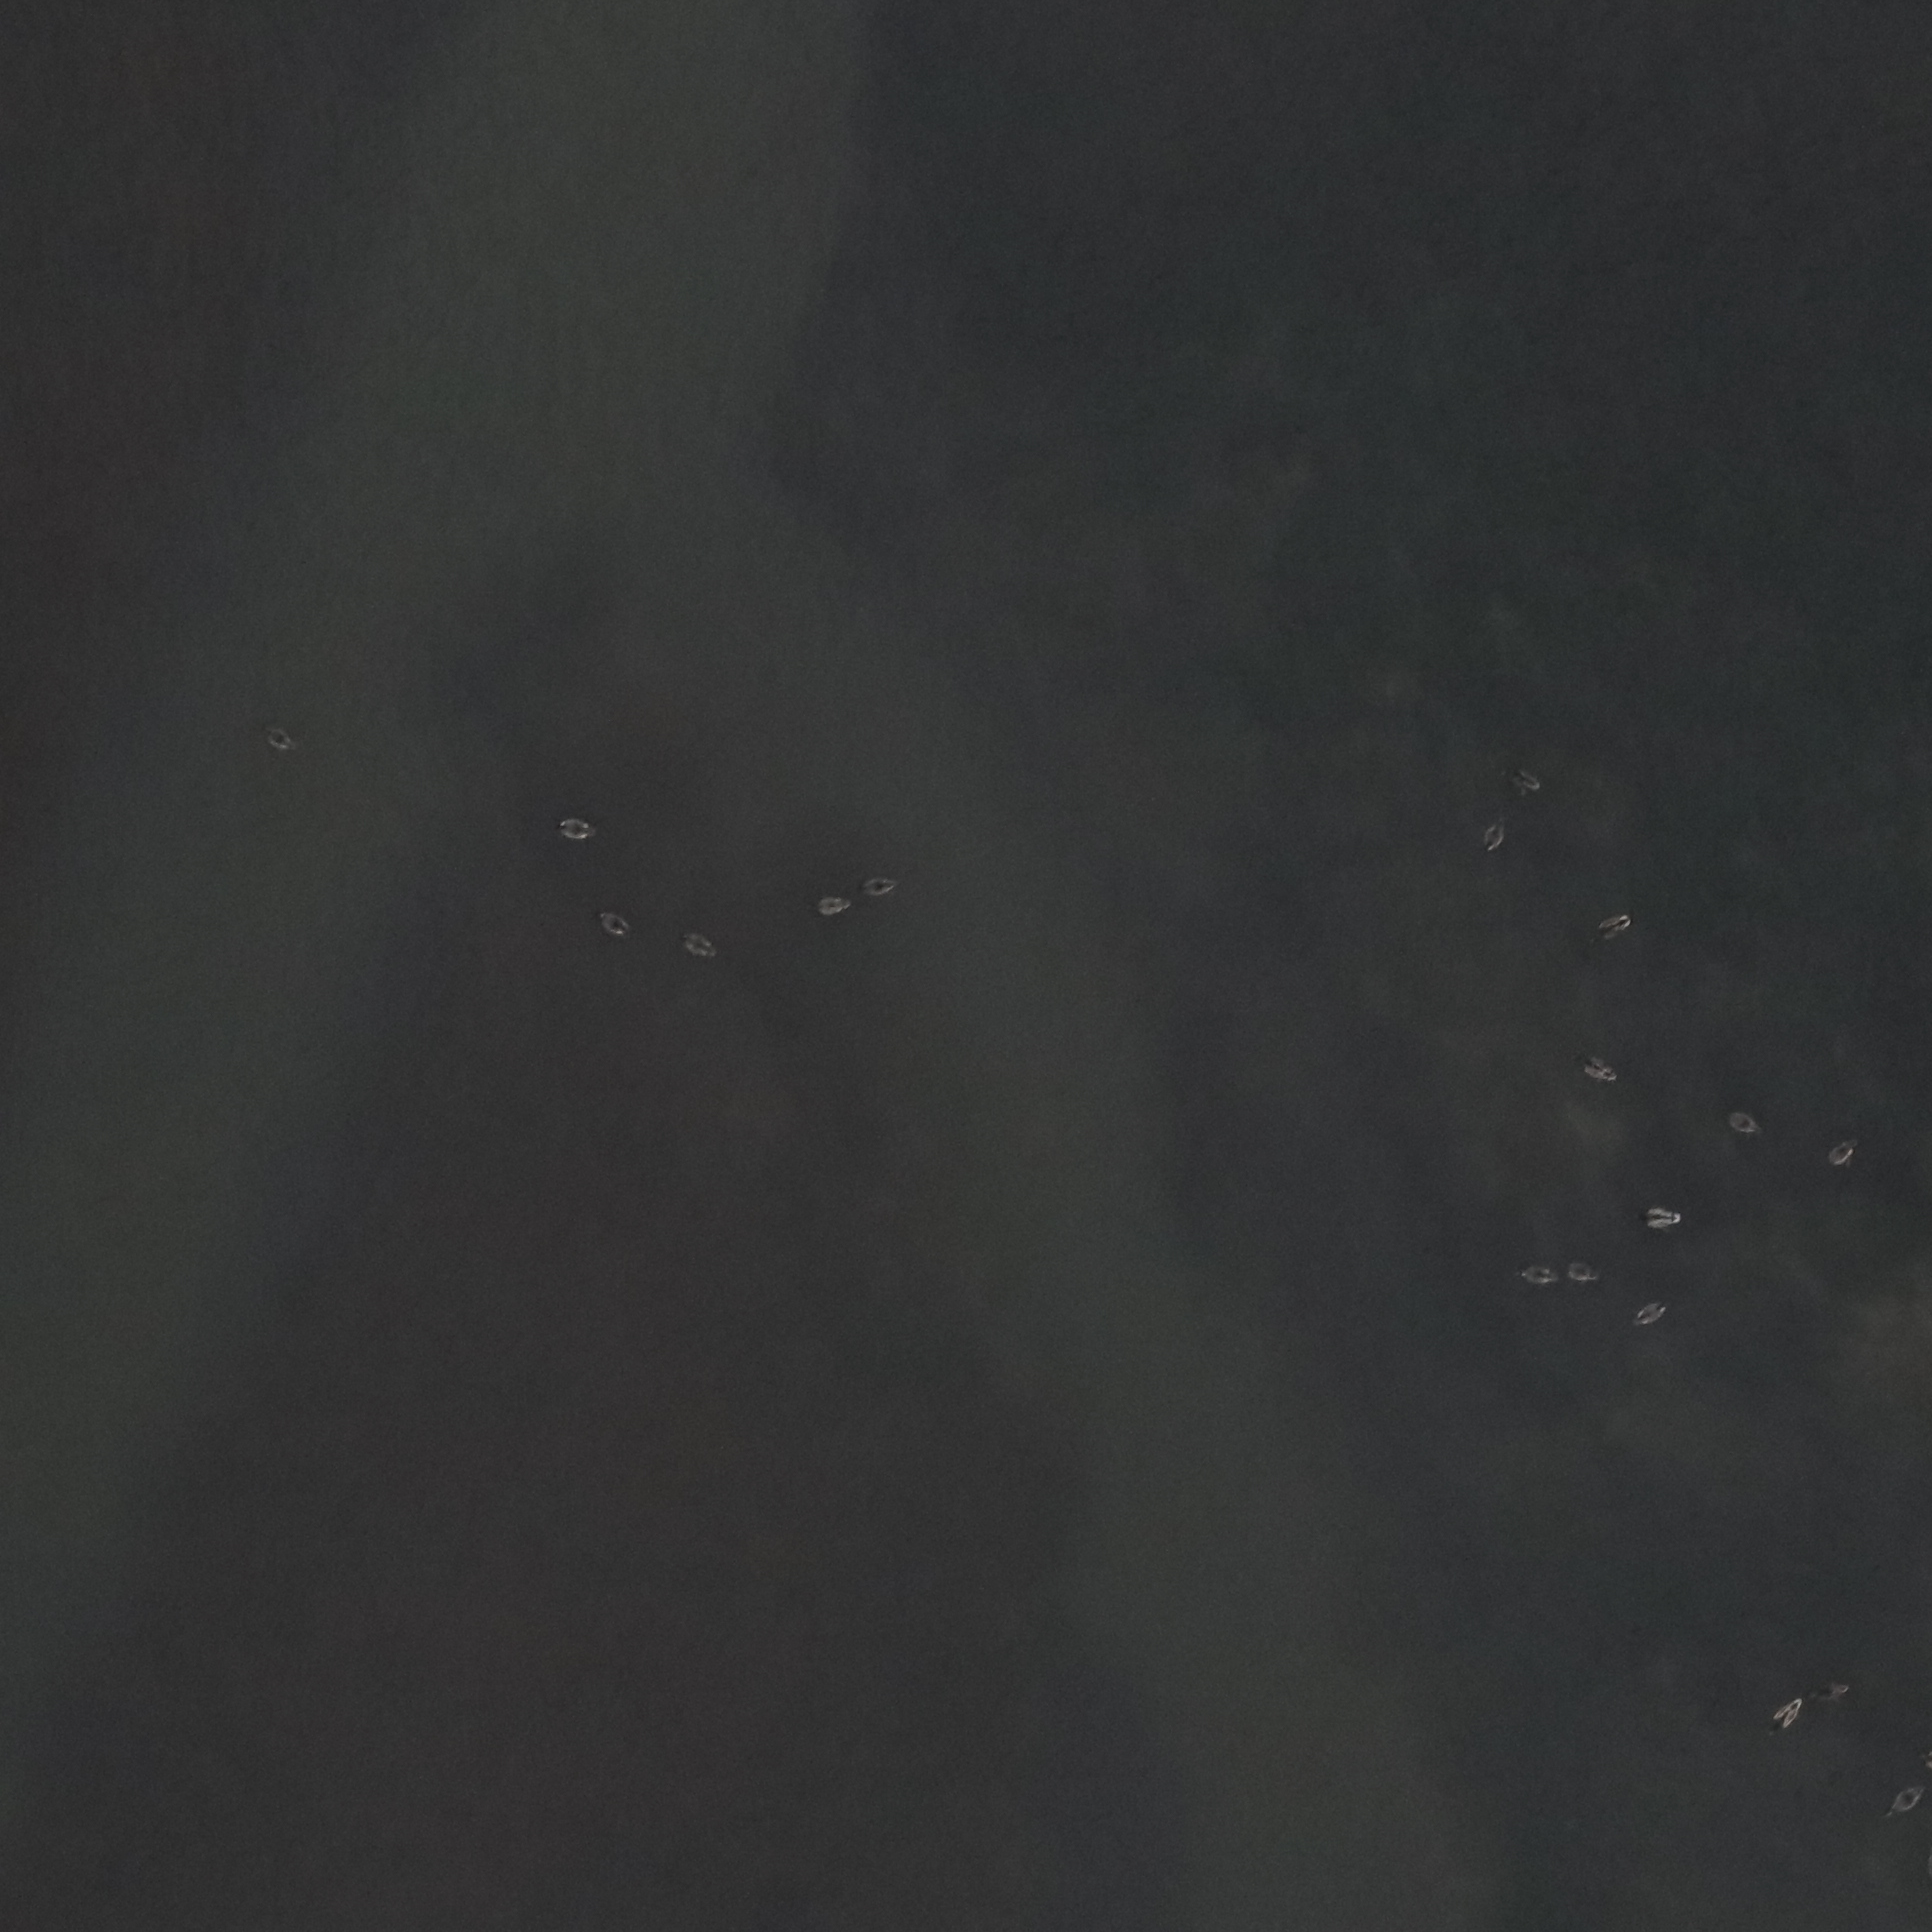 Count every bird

19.